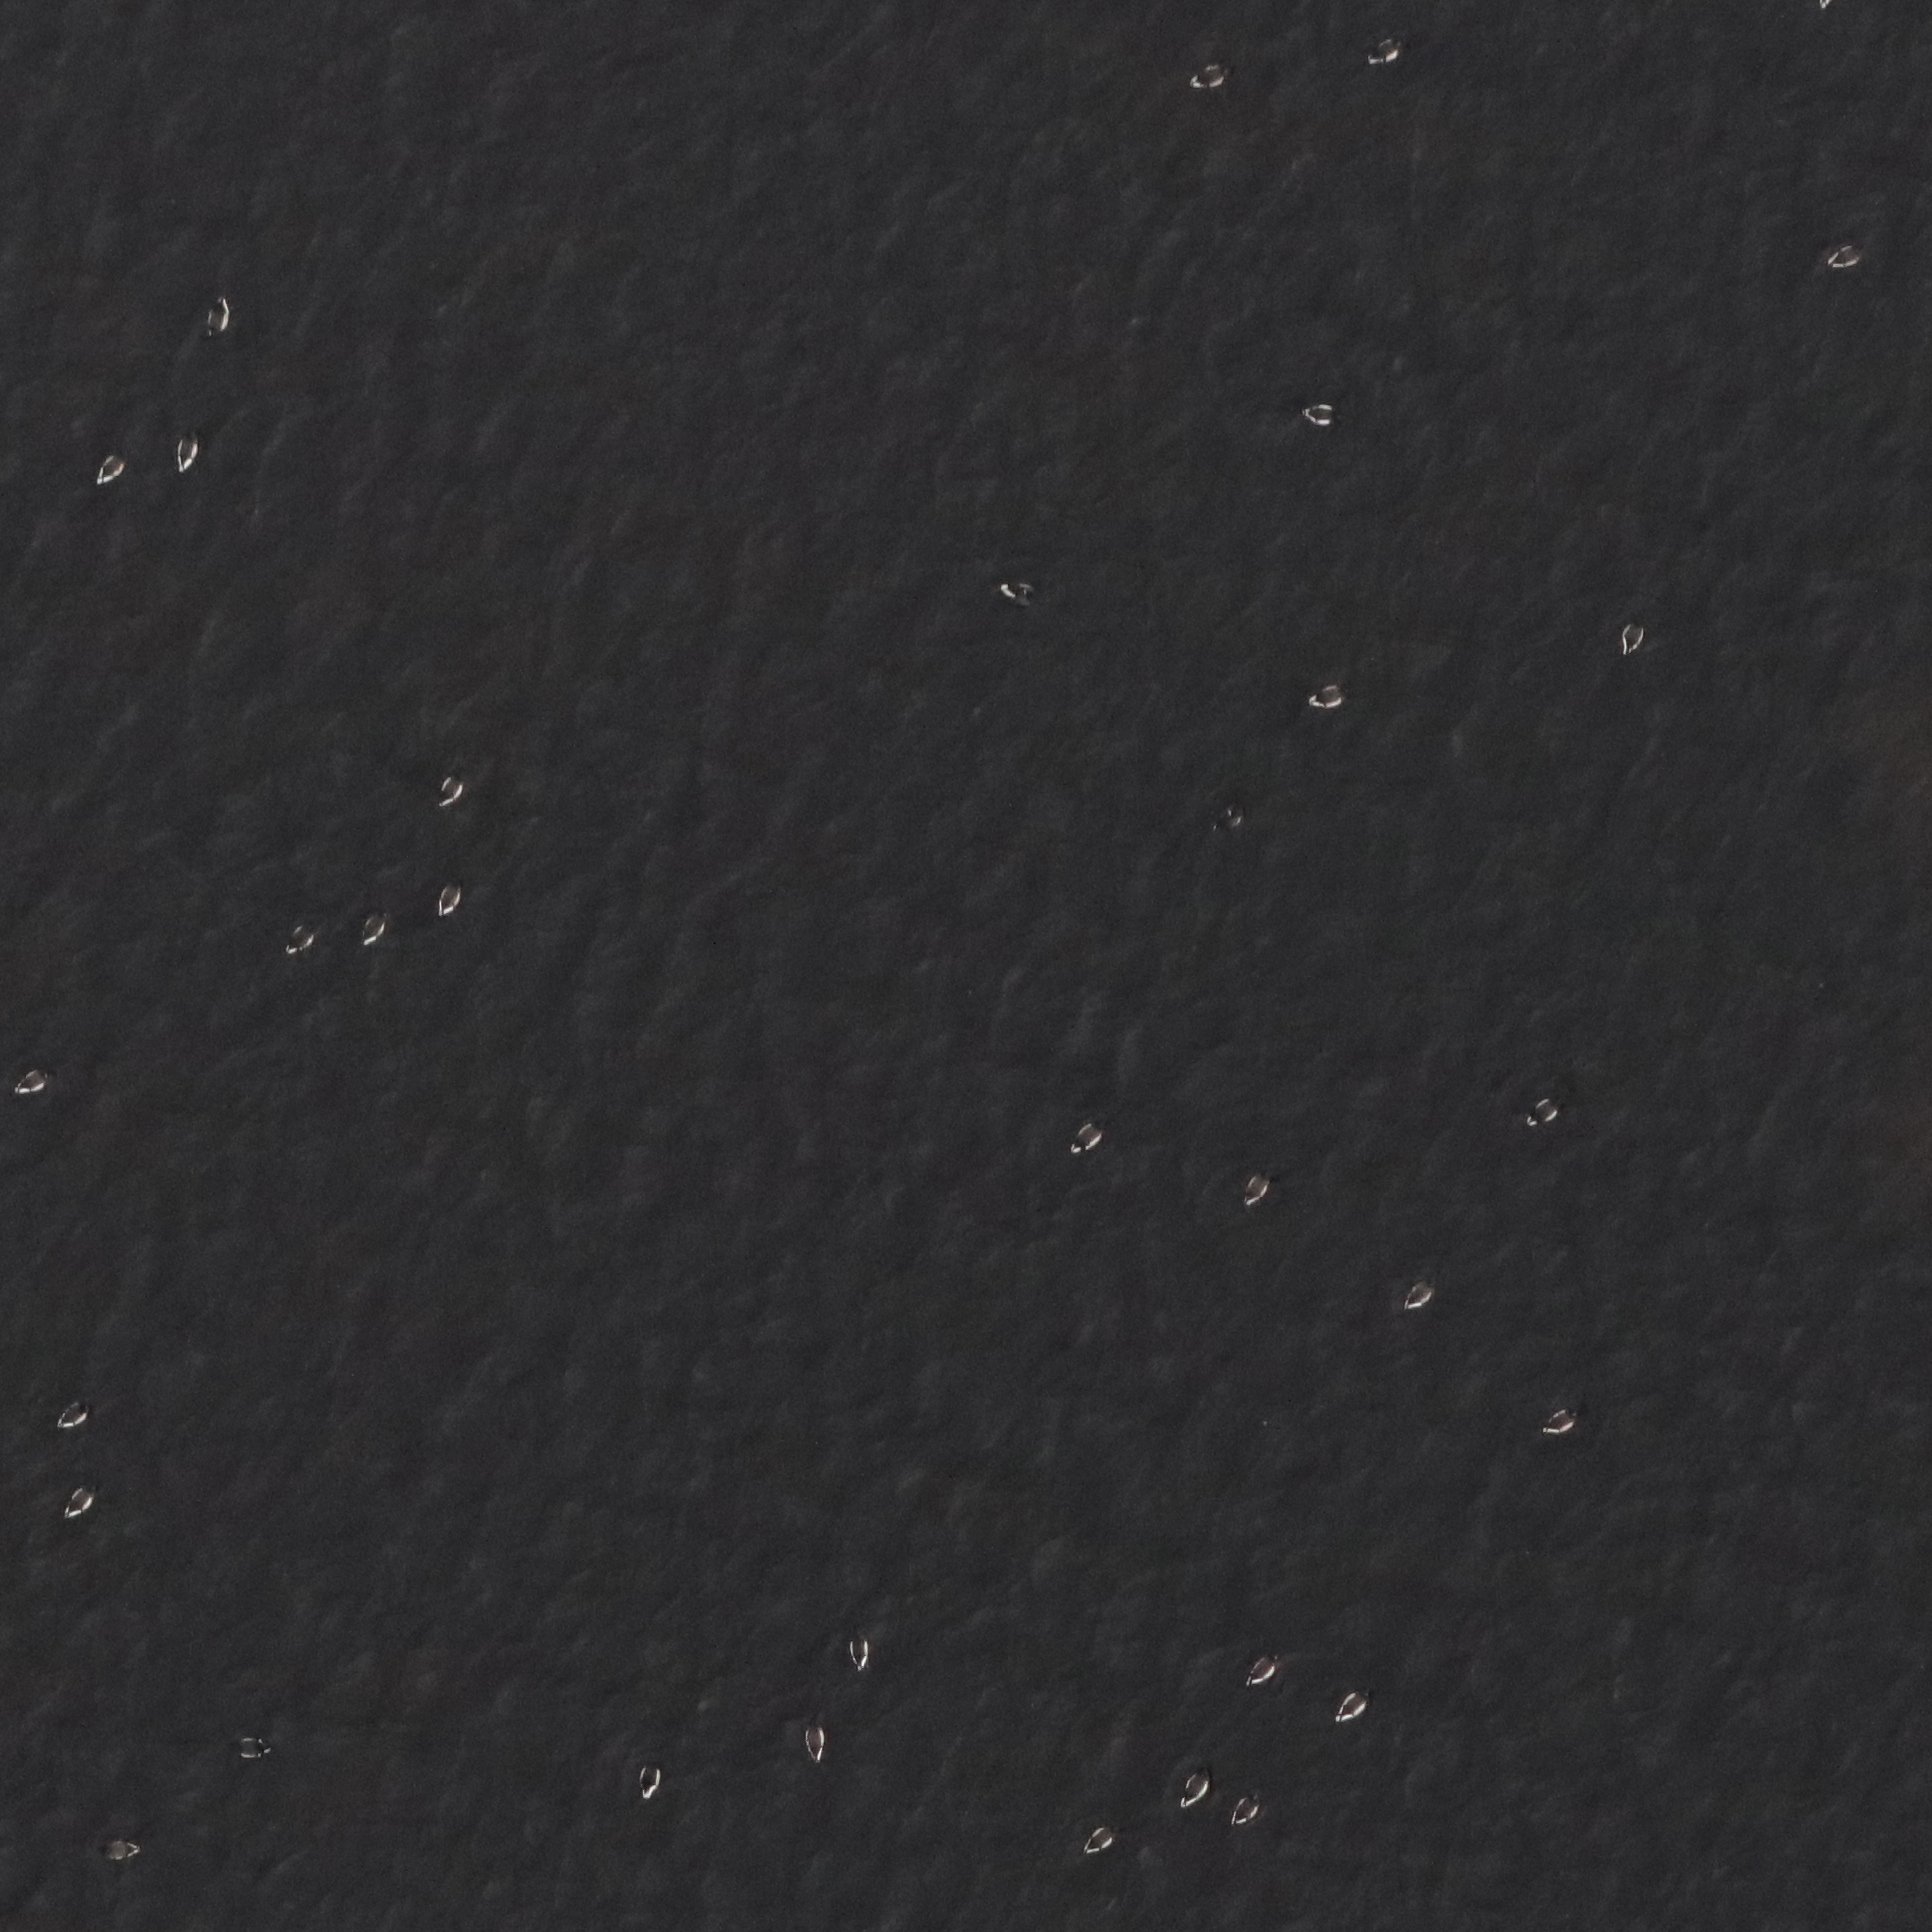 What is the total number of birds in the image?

33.